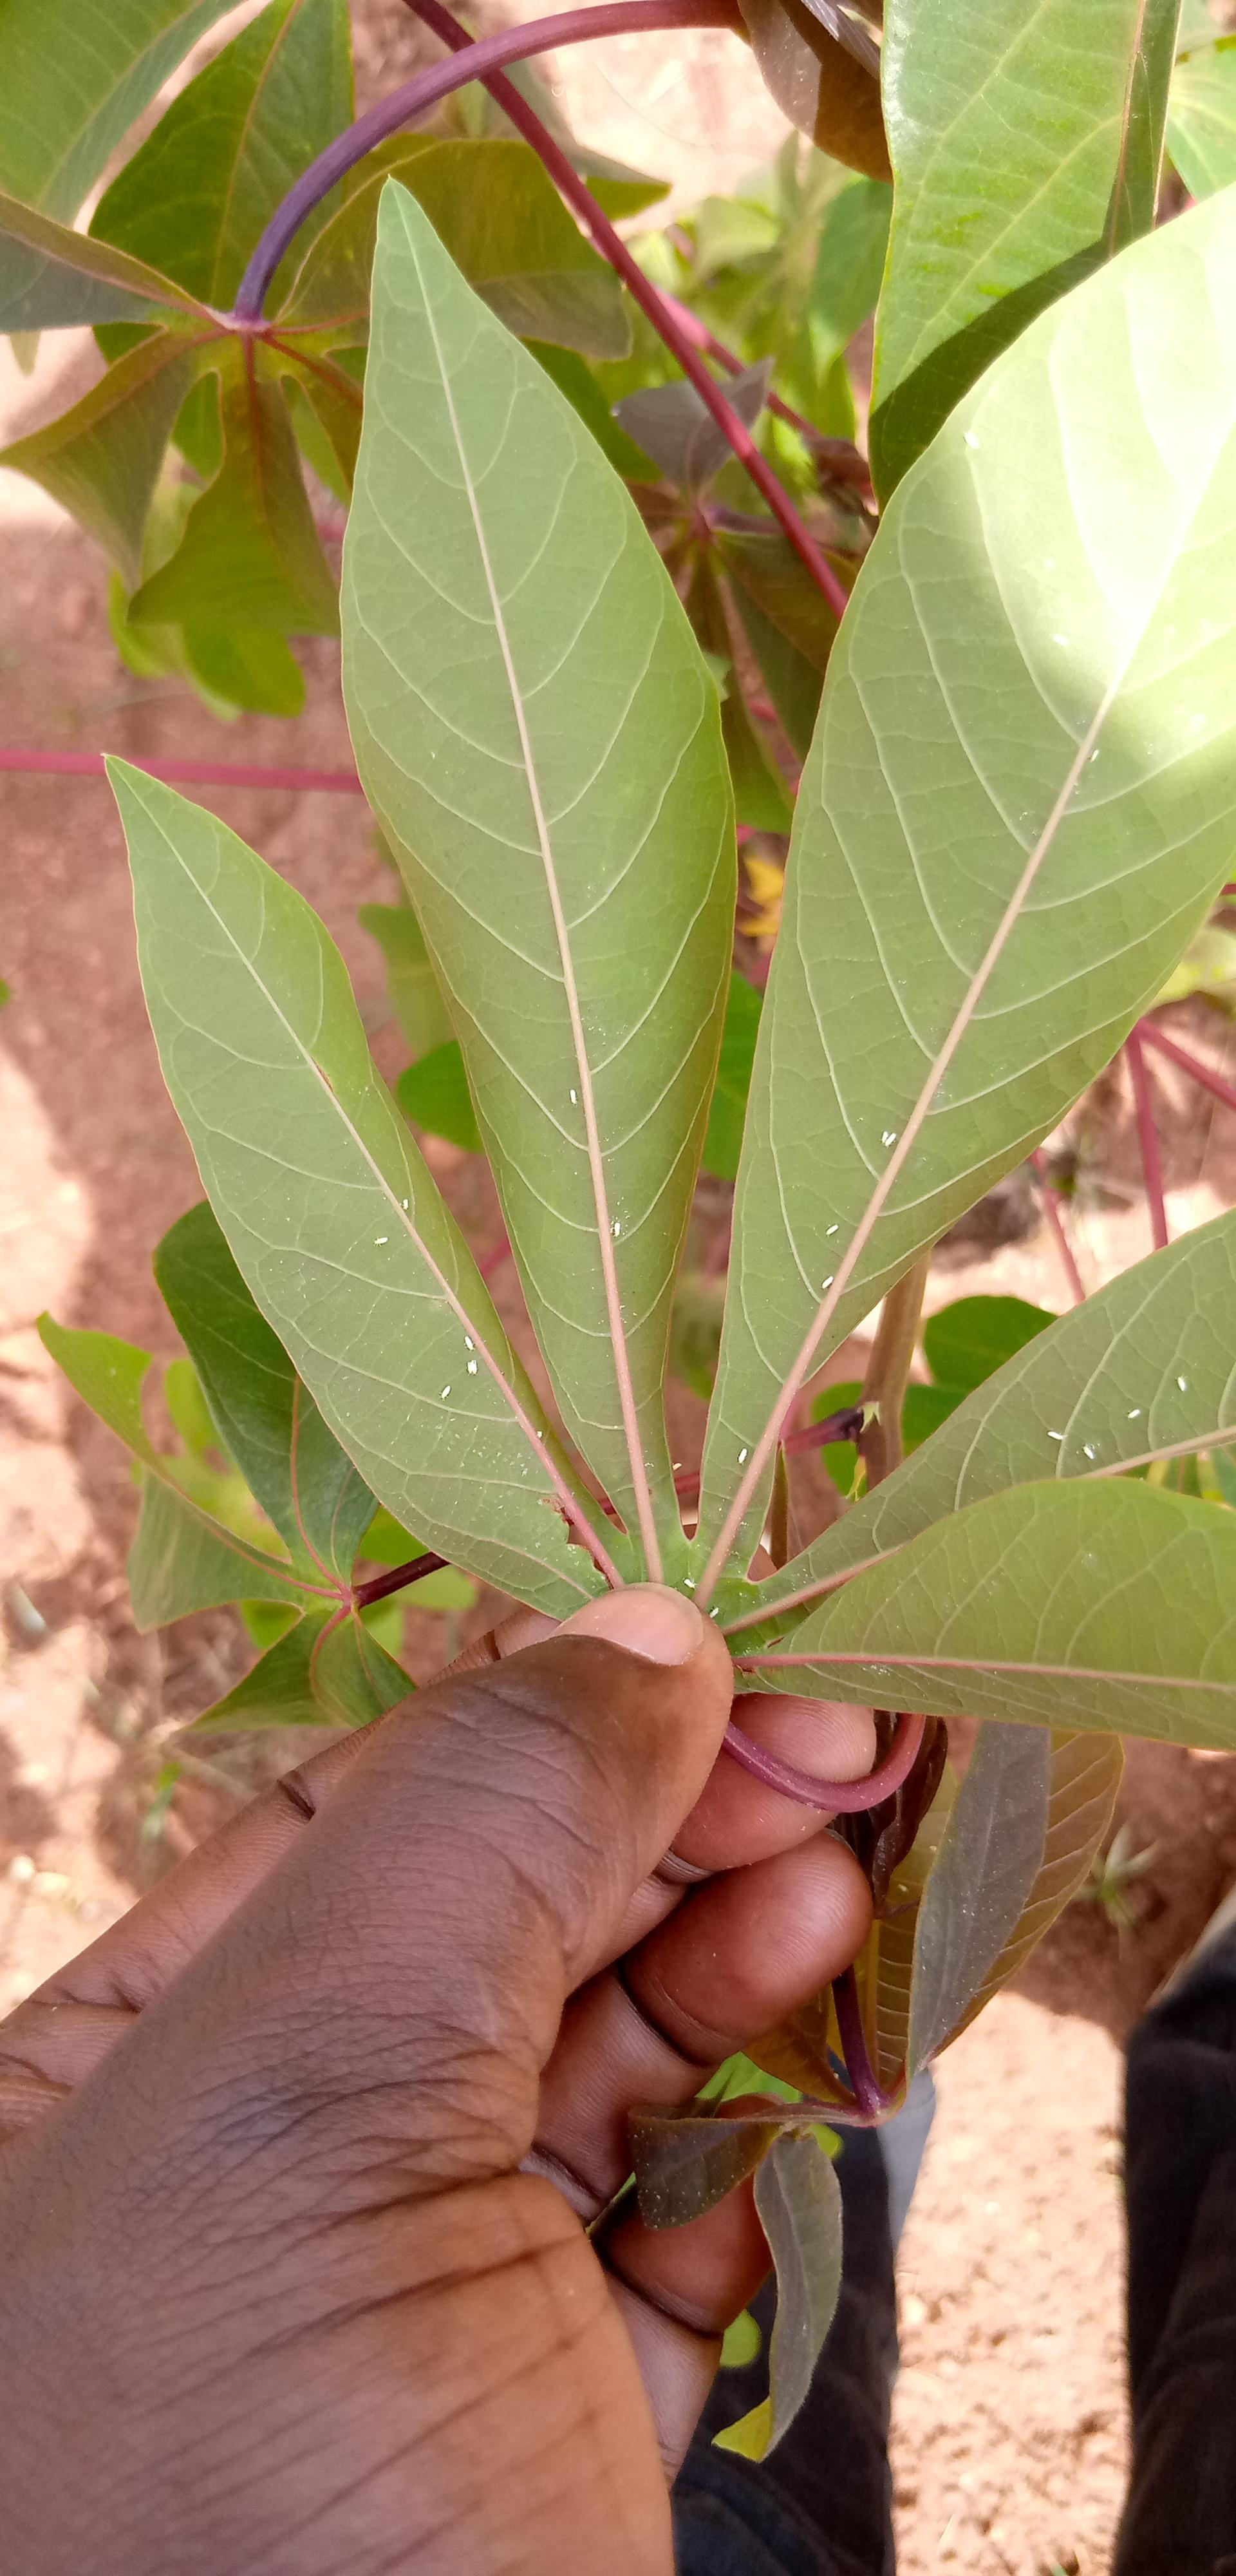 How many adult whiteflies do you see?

21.